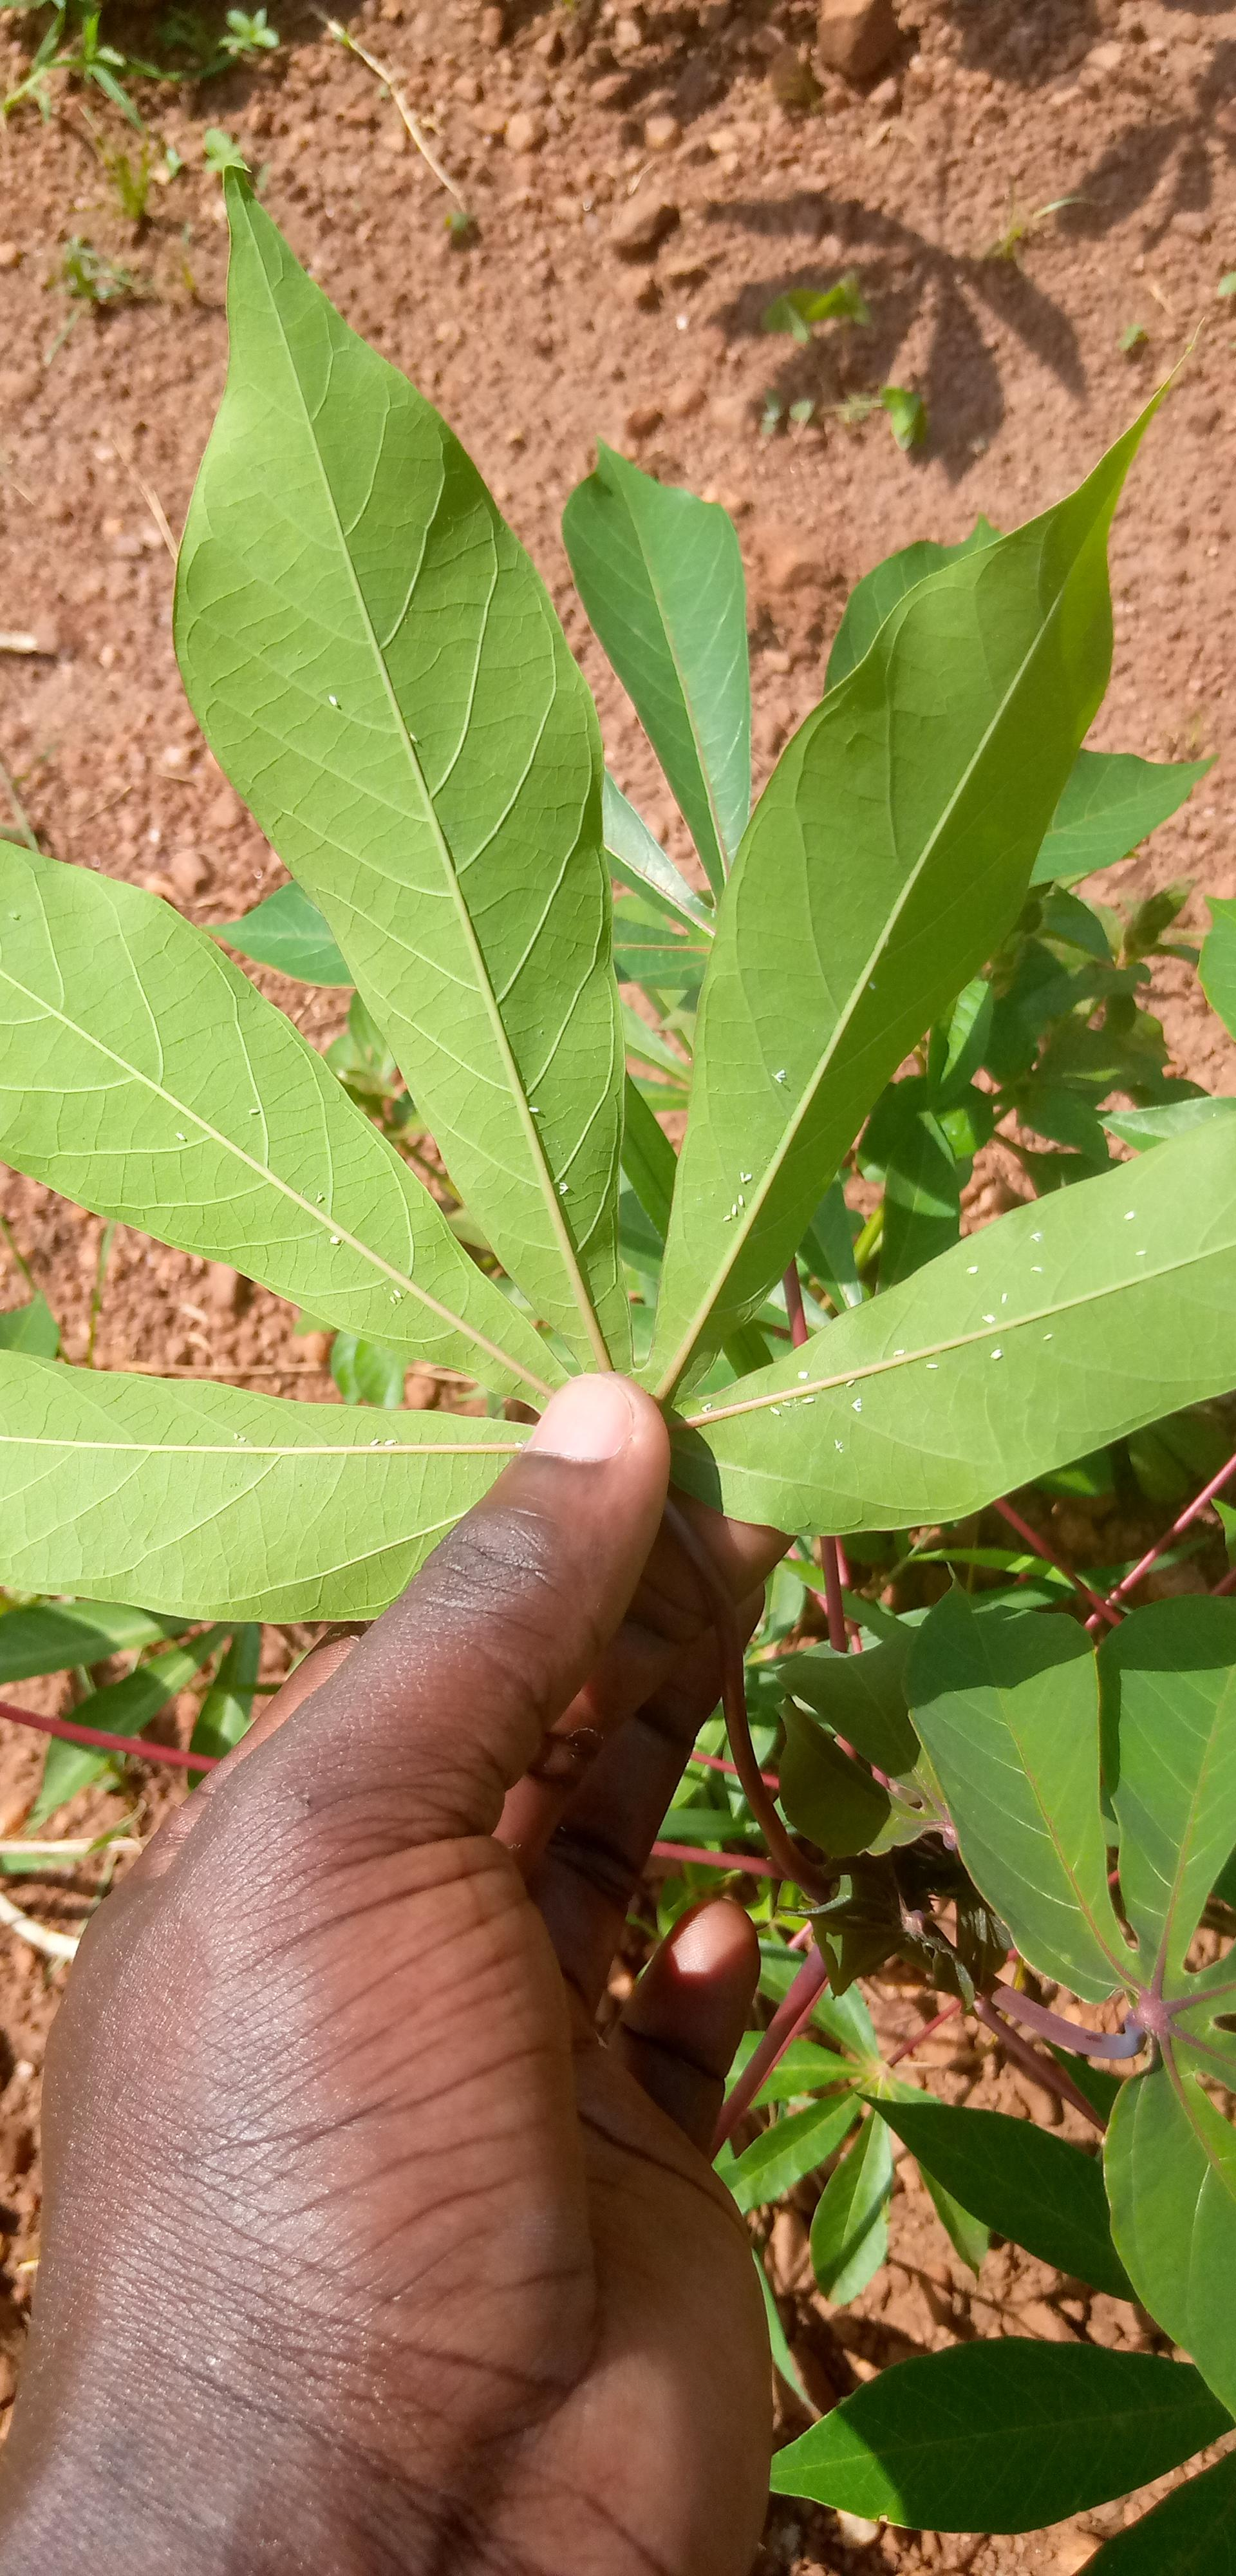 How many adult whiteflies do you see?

42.